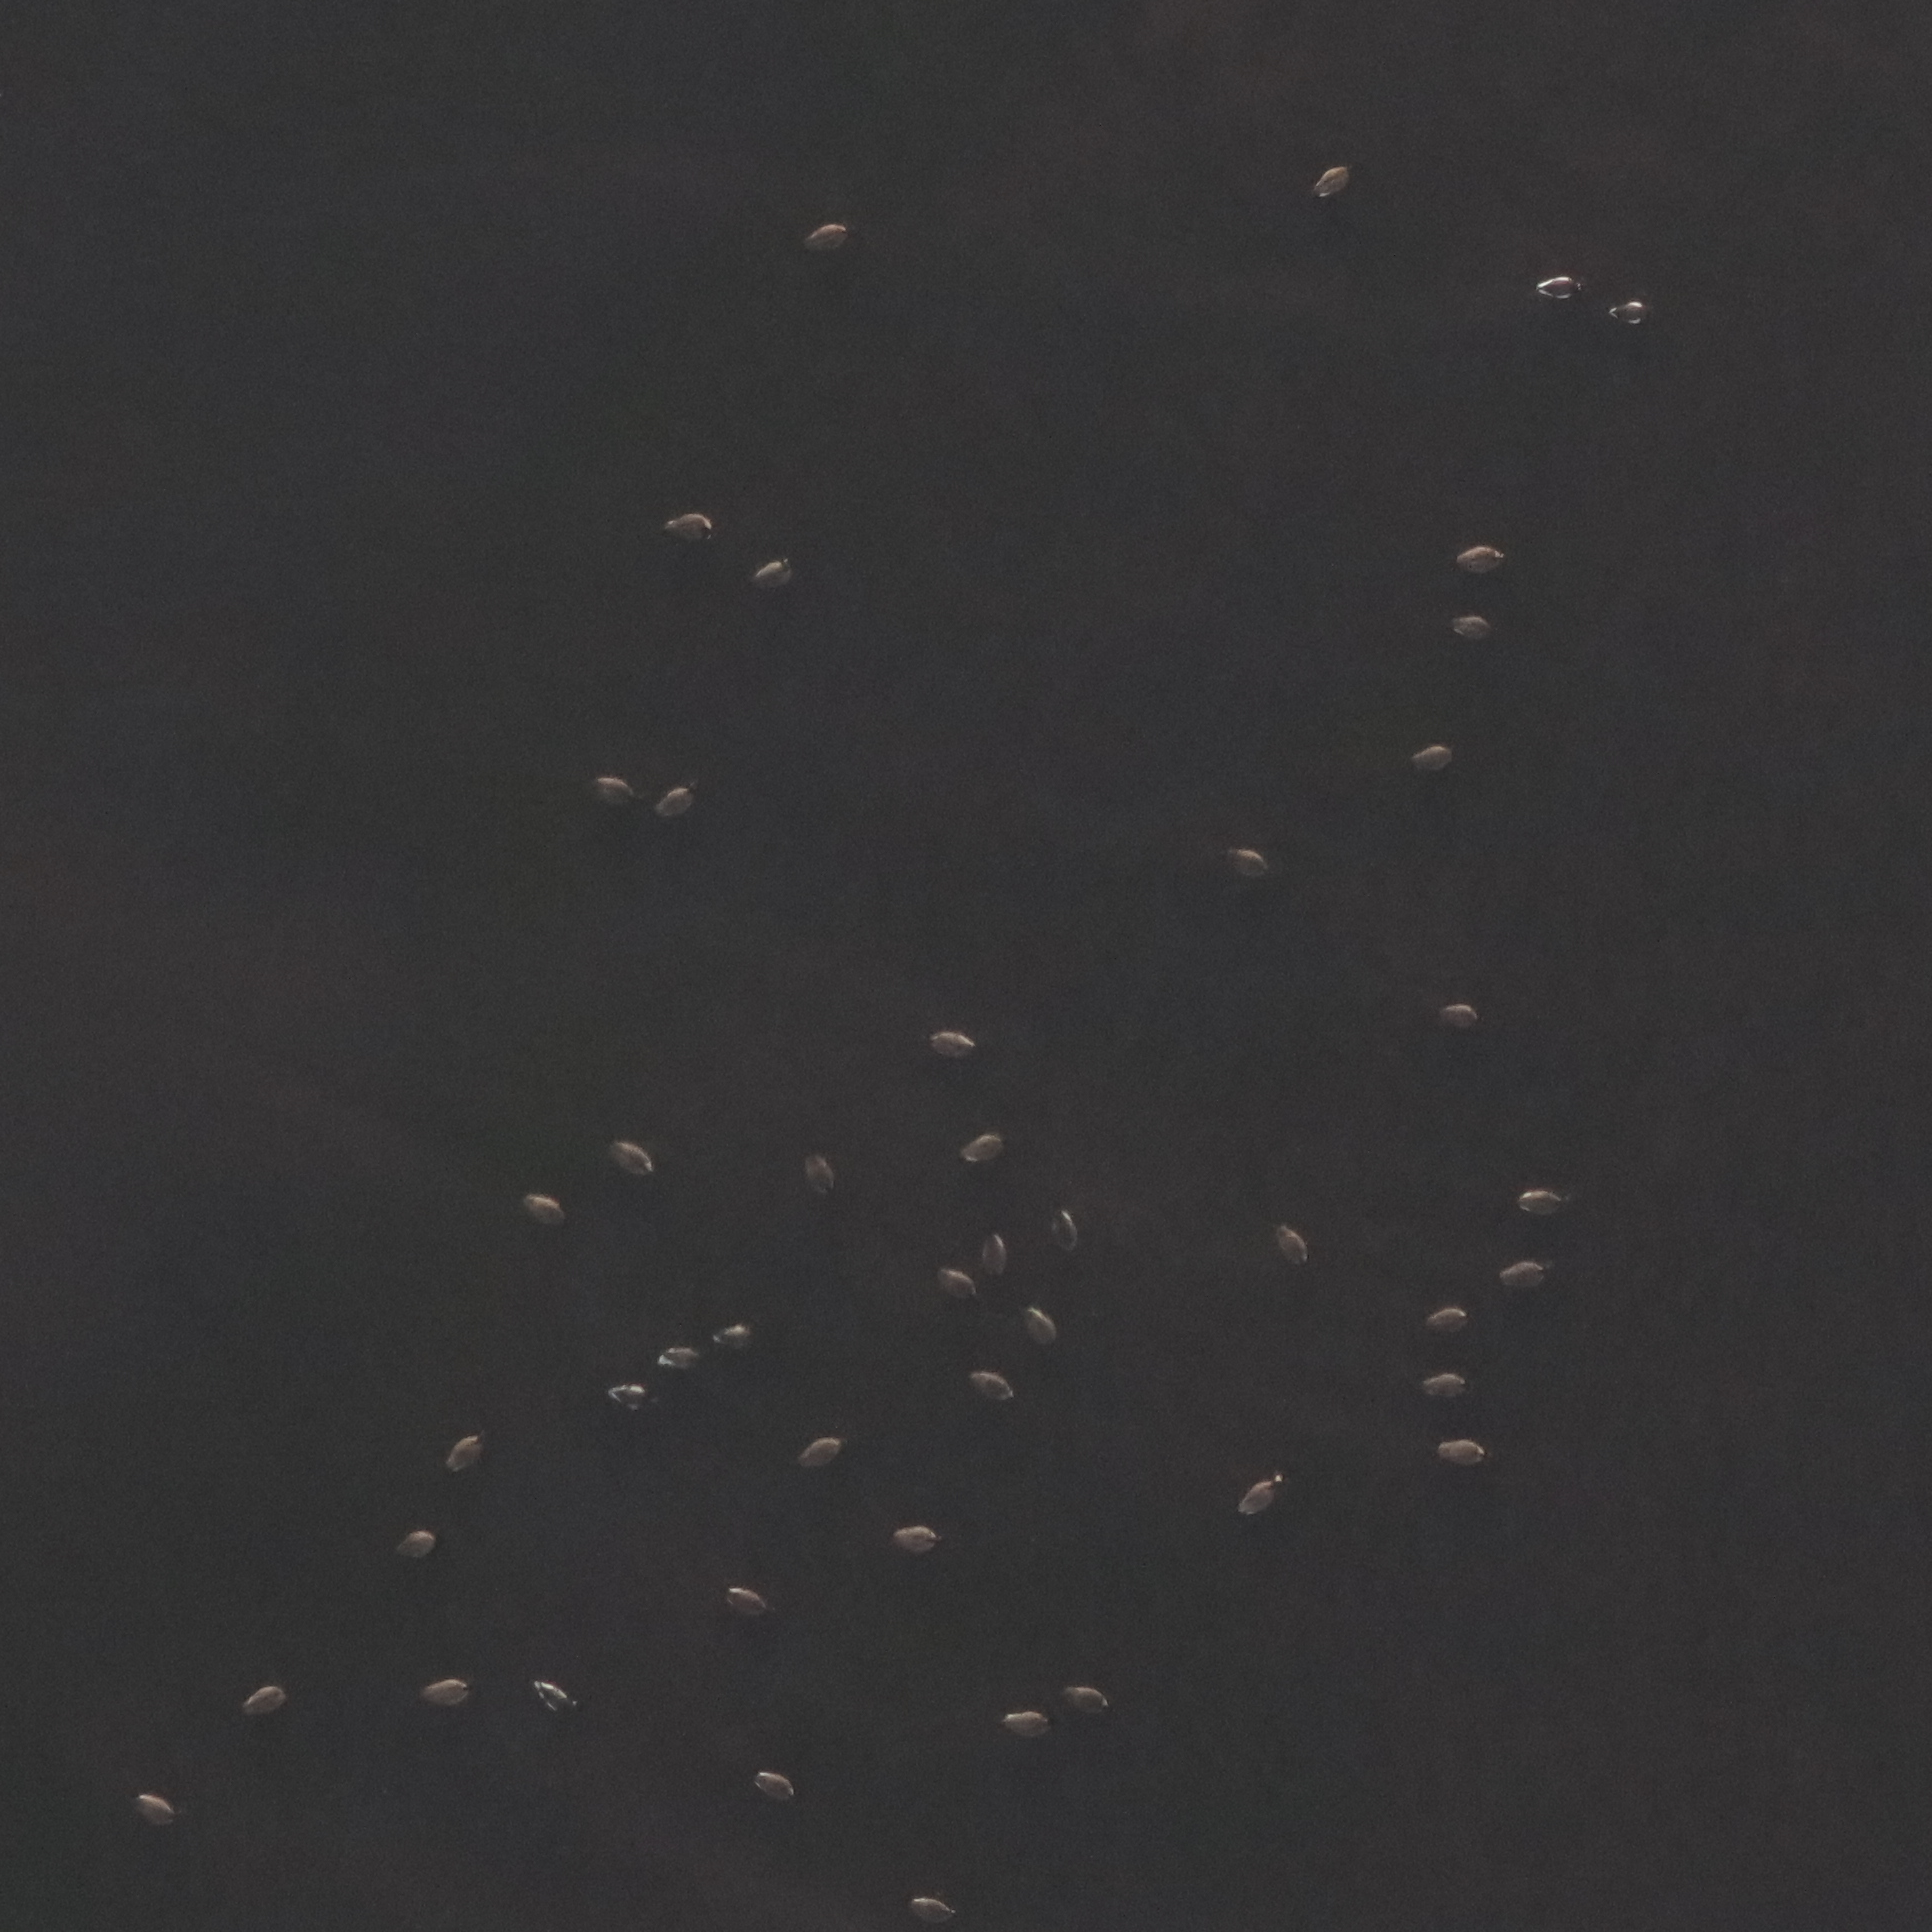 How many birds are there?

46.